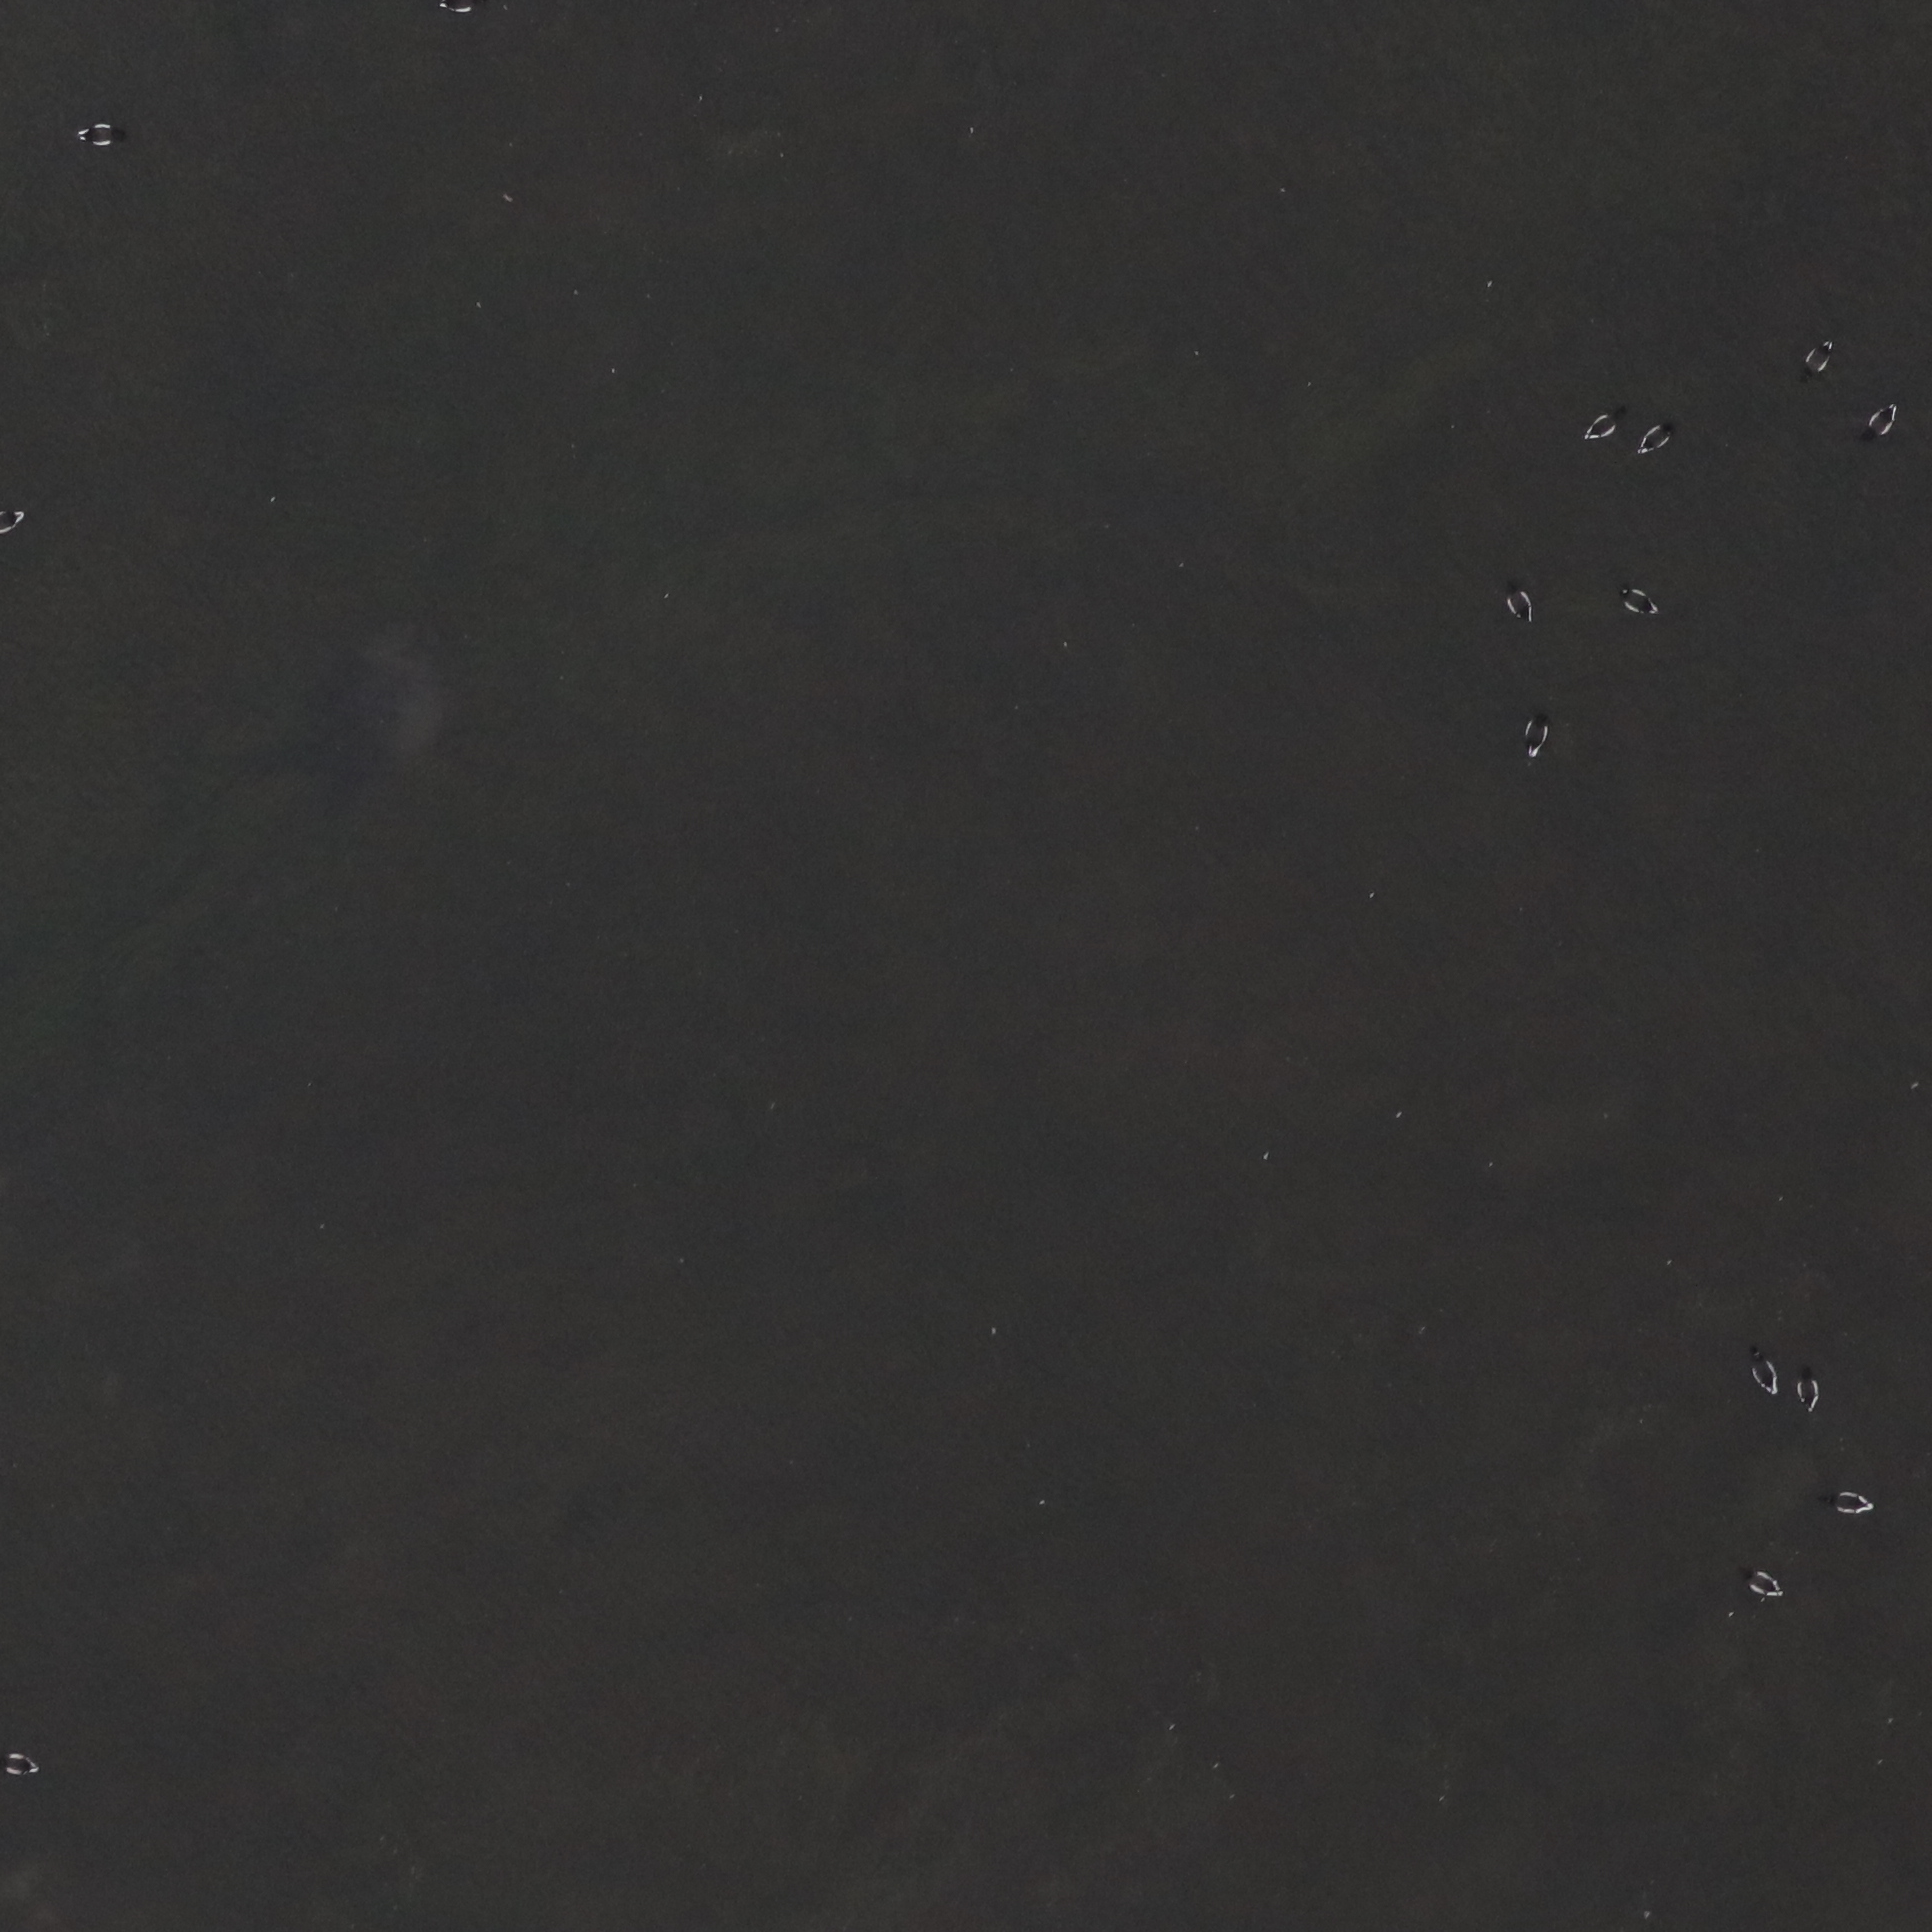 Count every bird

15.